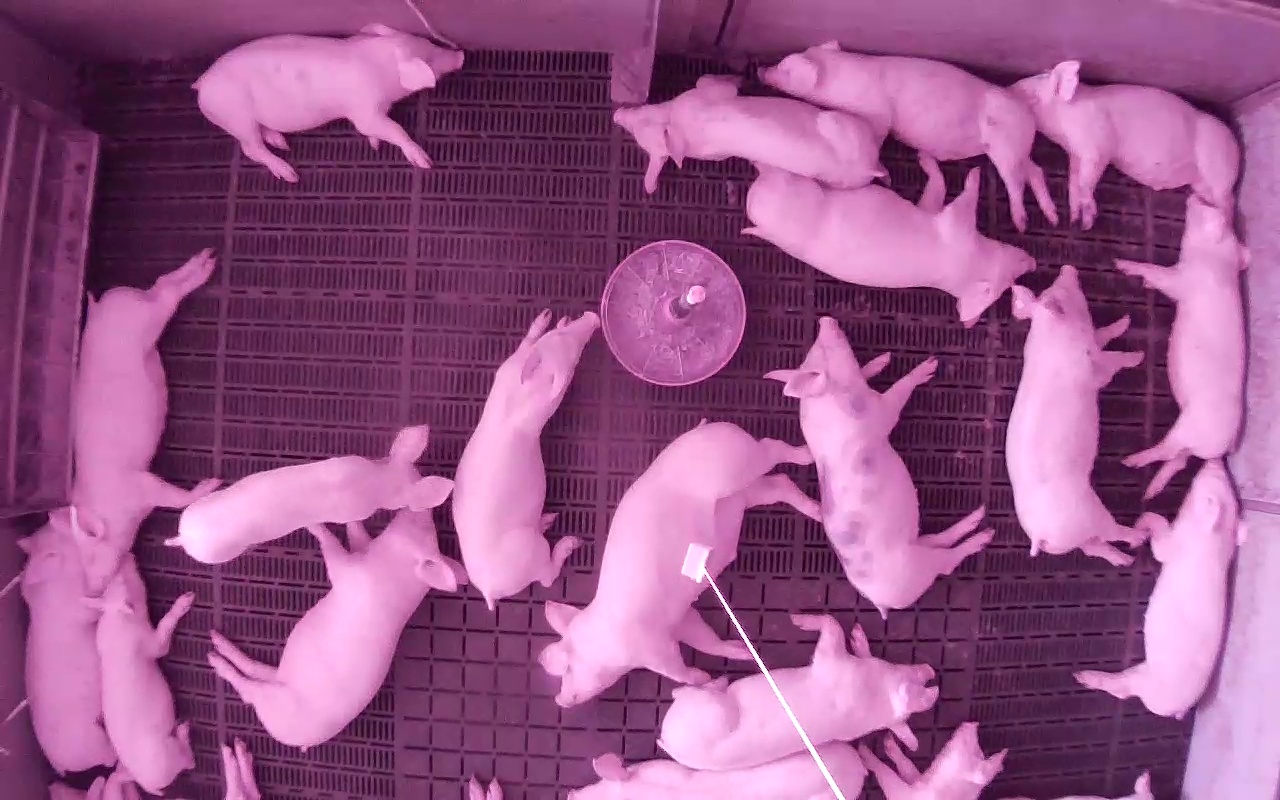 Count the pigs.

20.